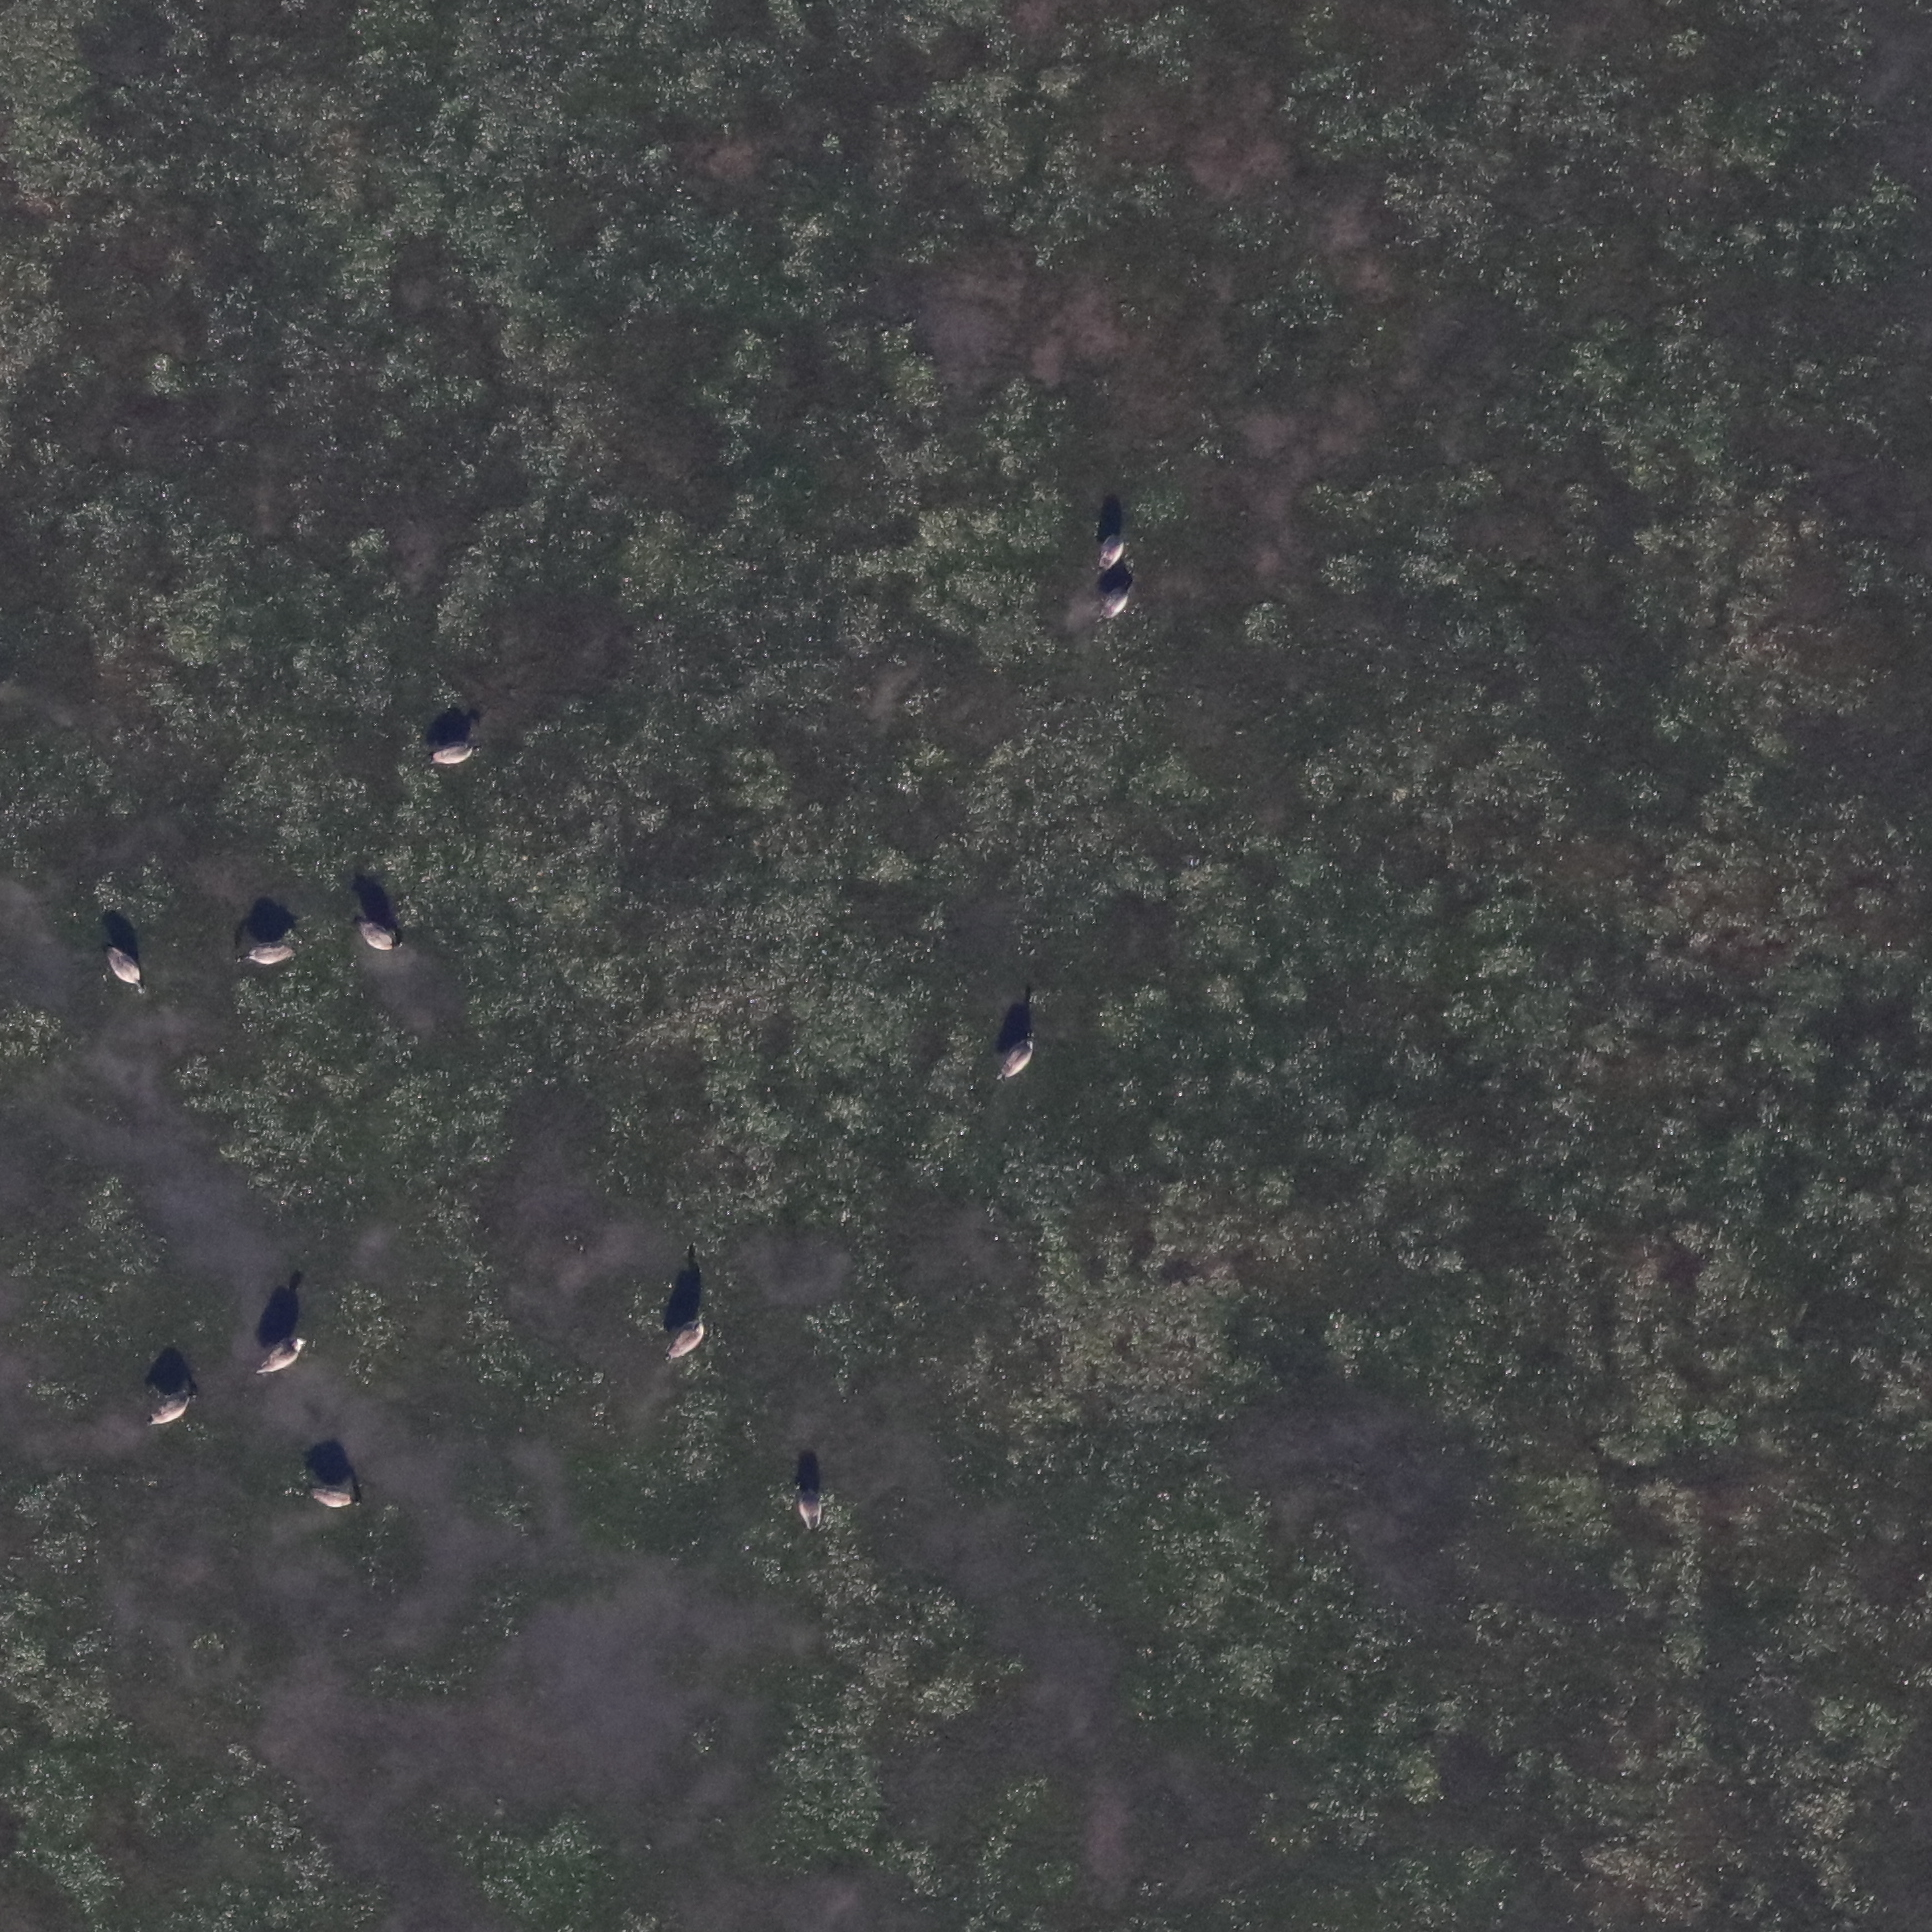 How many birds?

12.